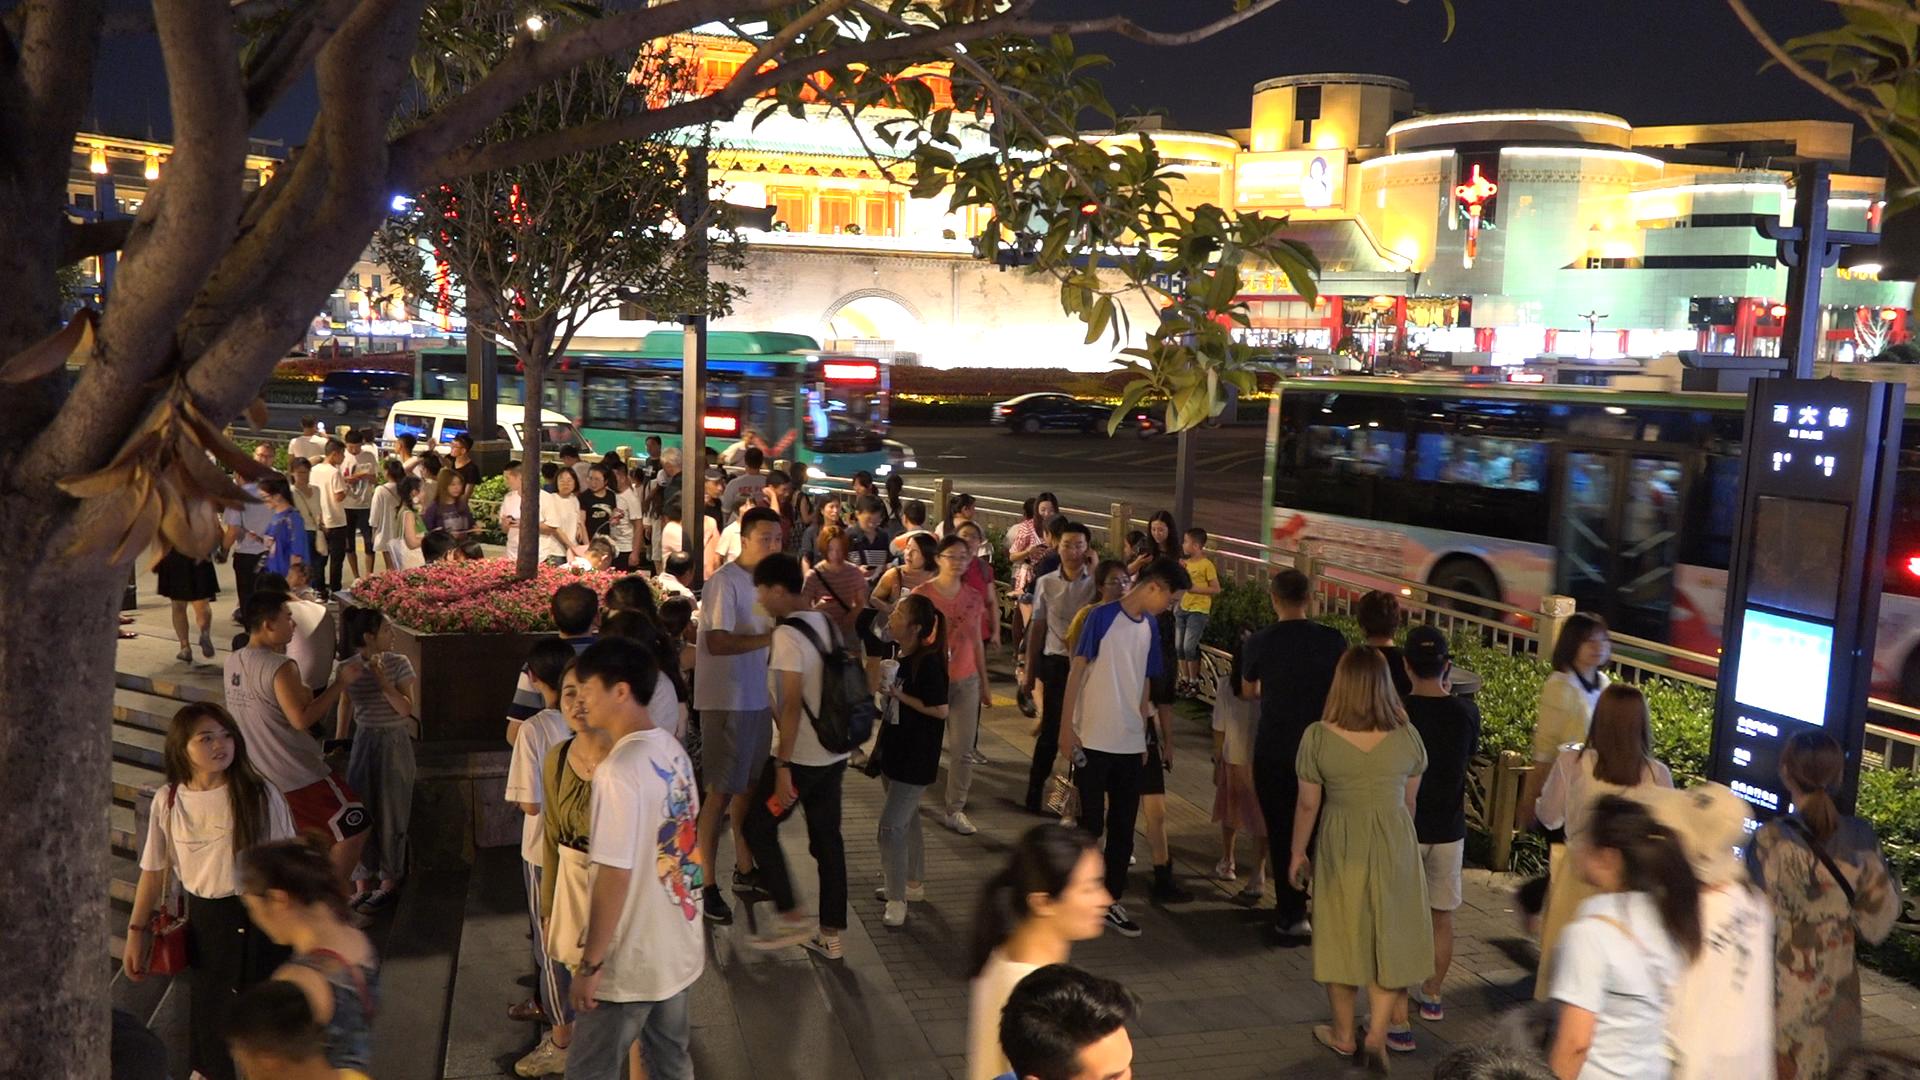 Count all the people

85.